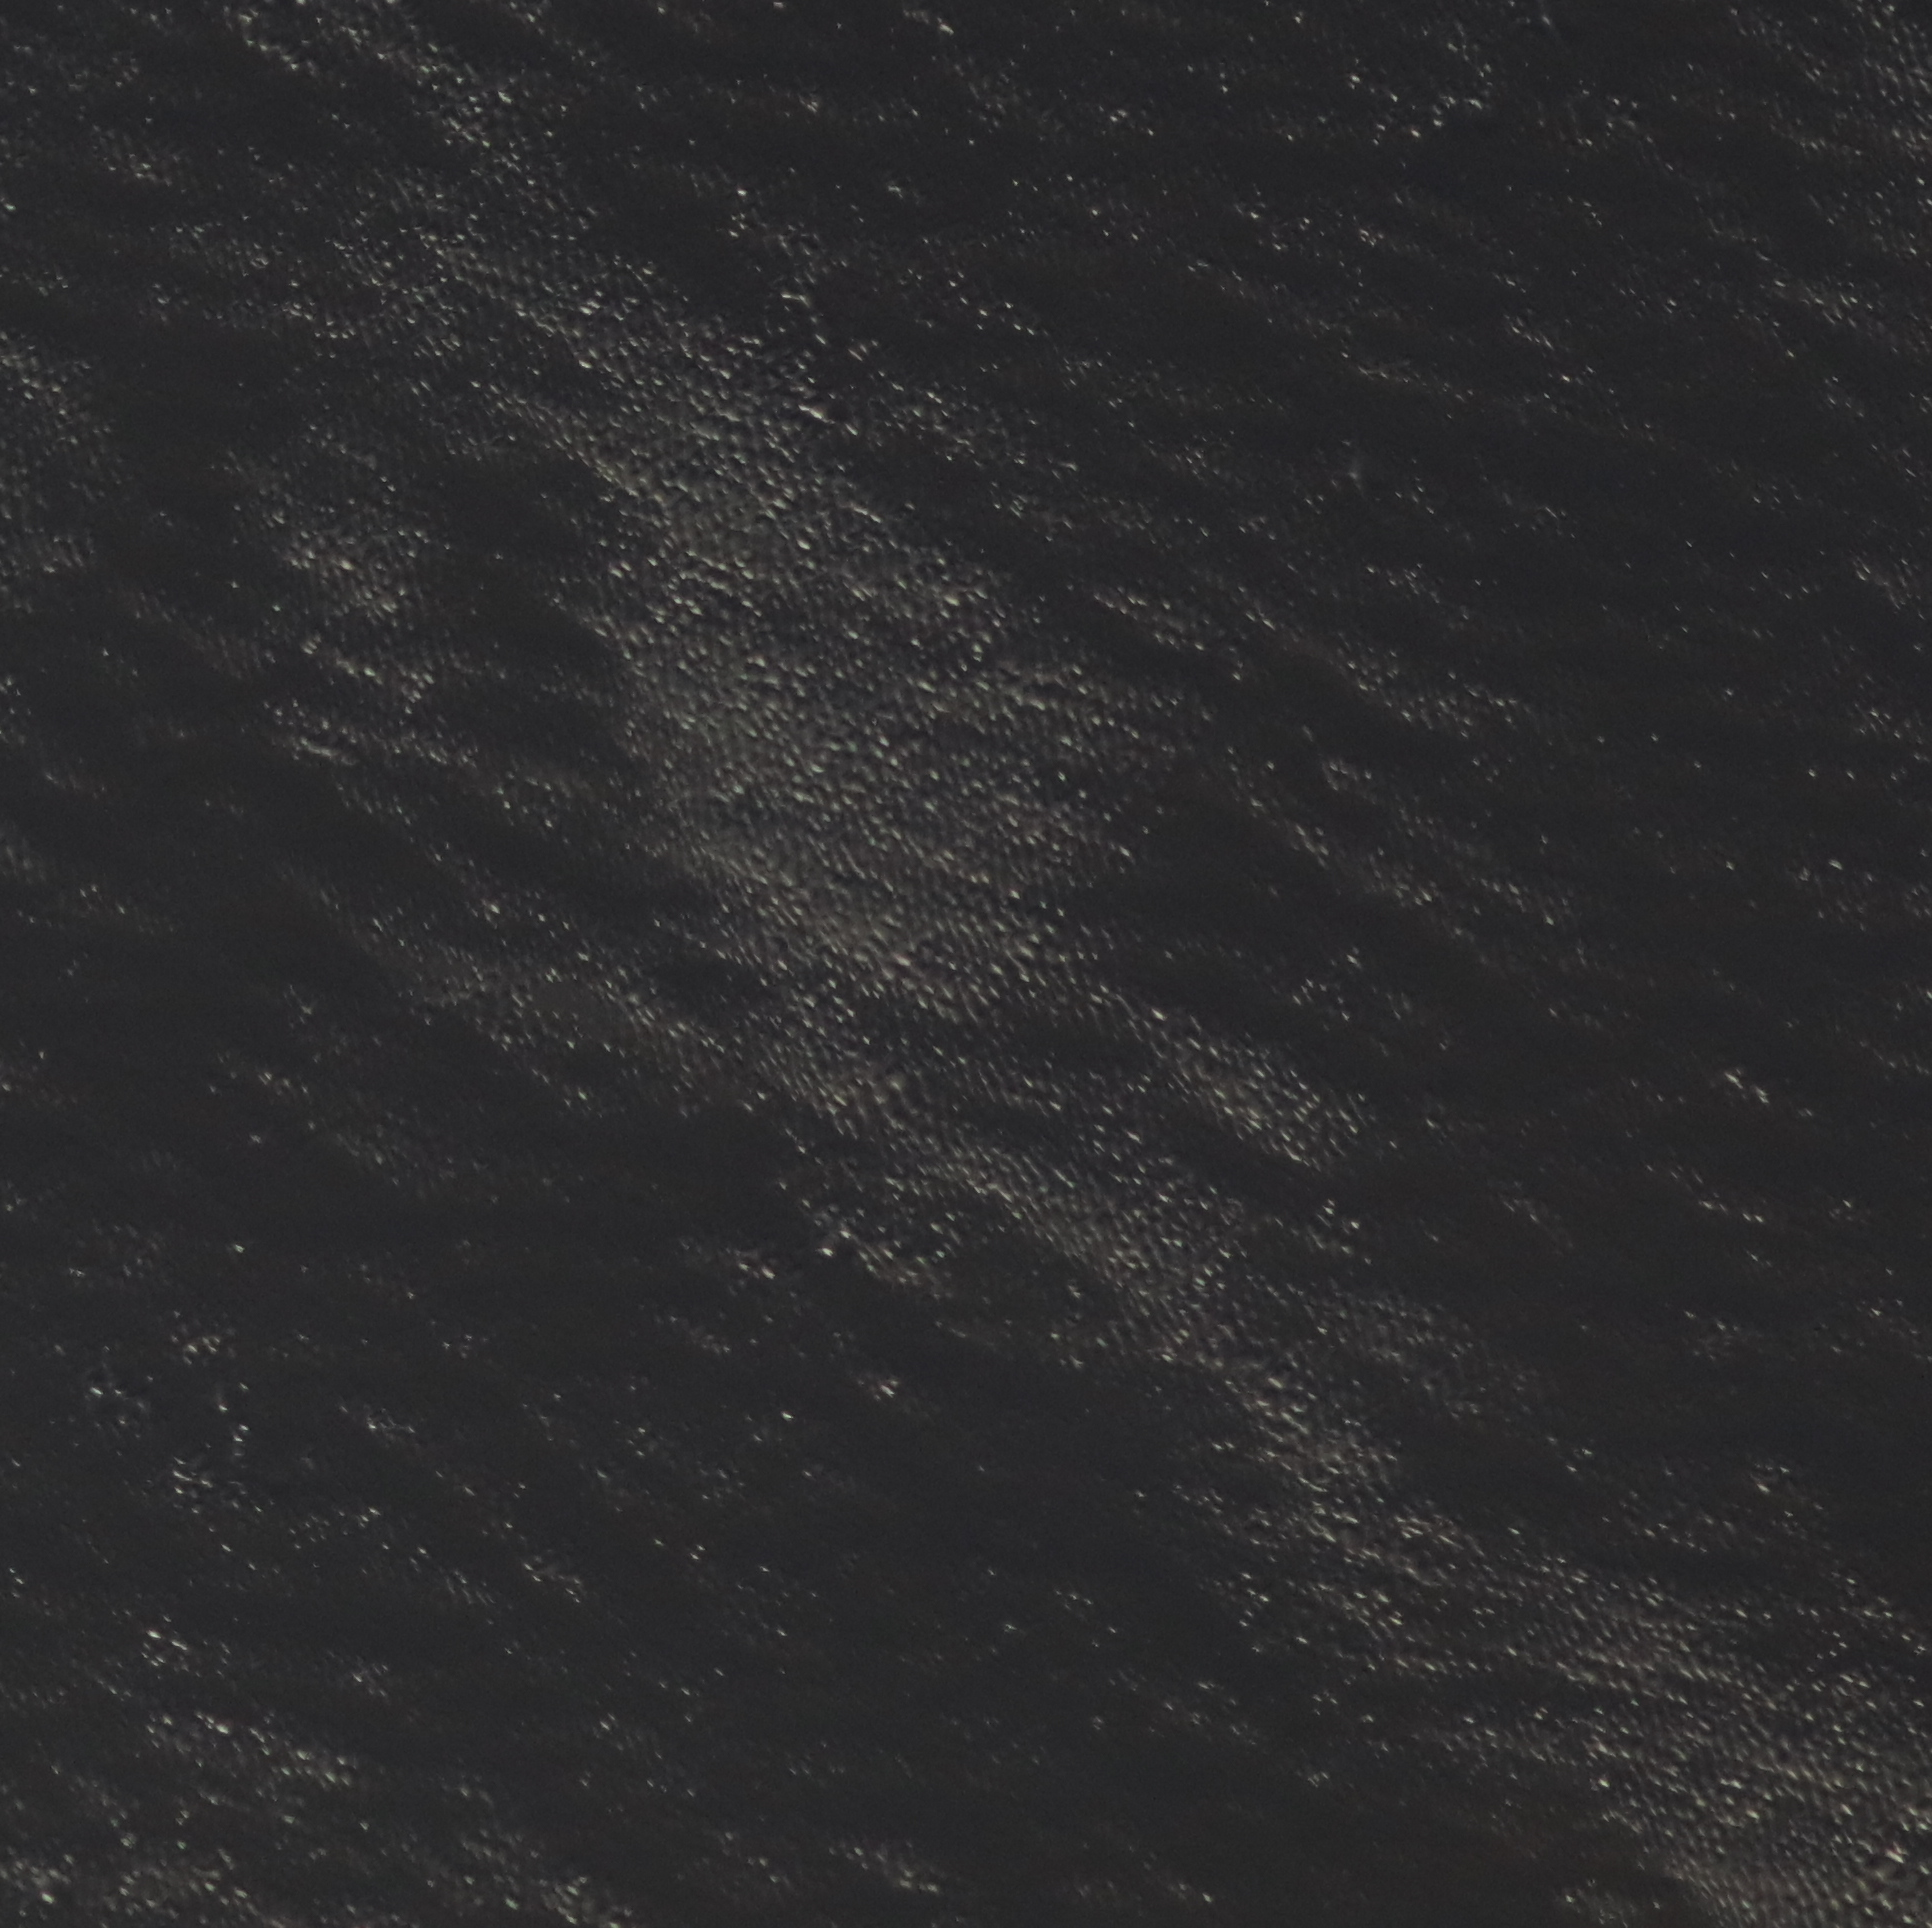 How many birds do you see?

2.